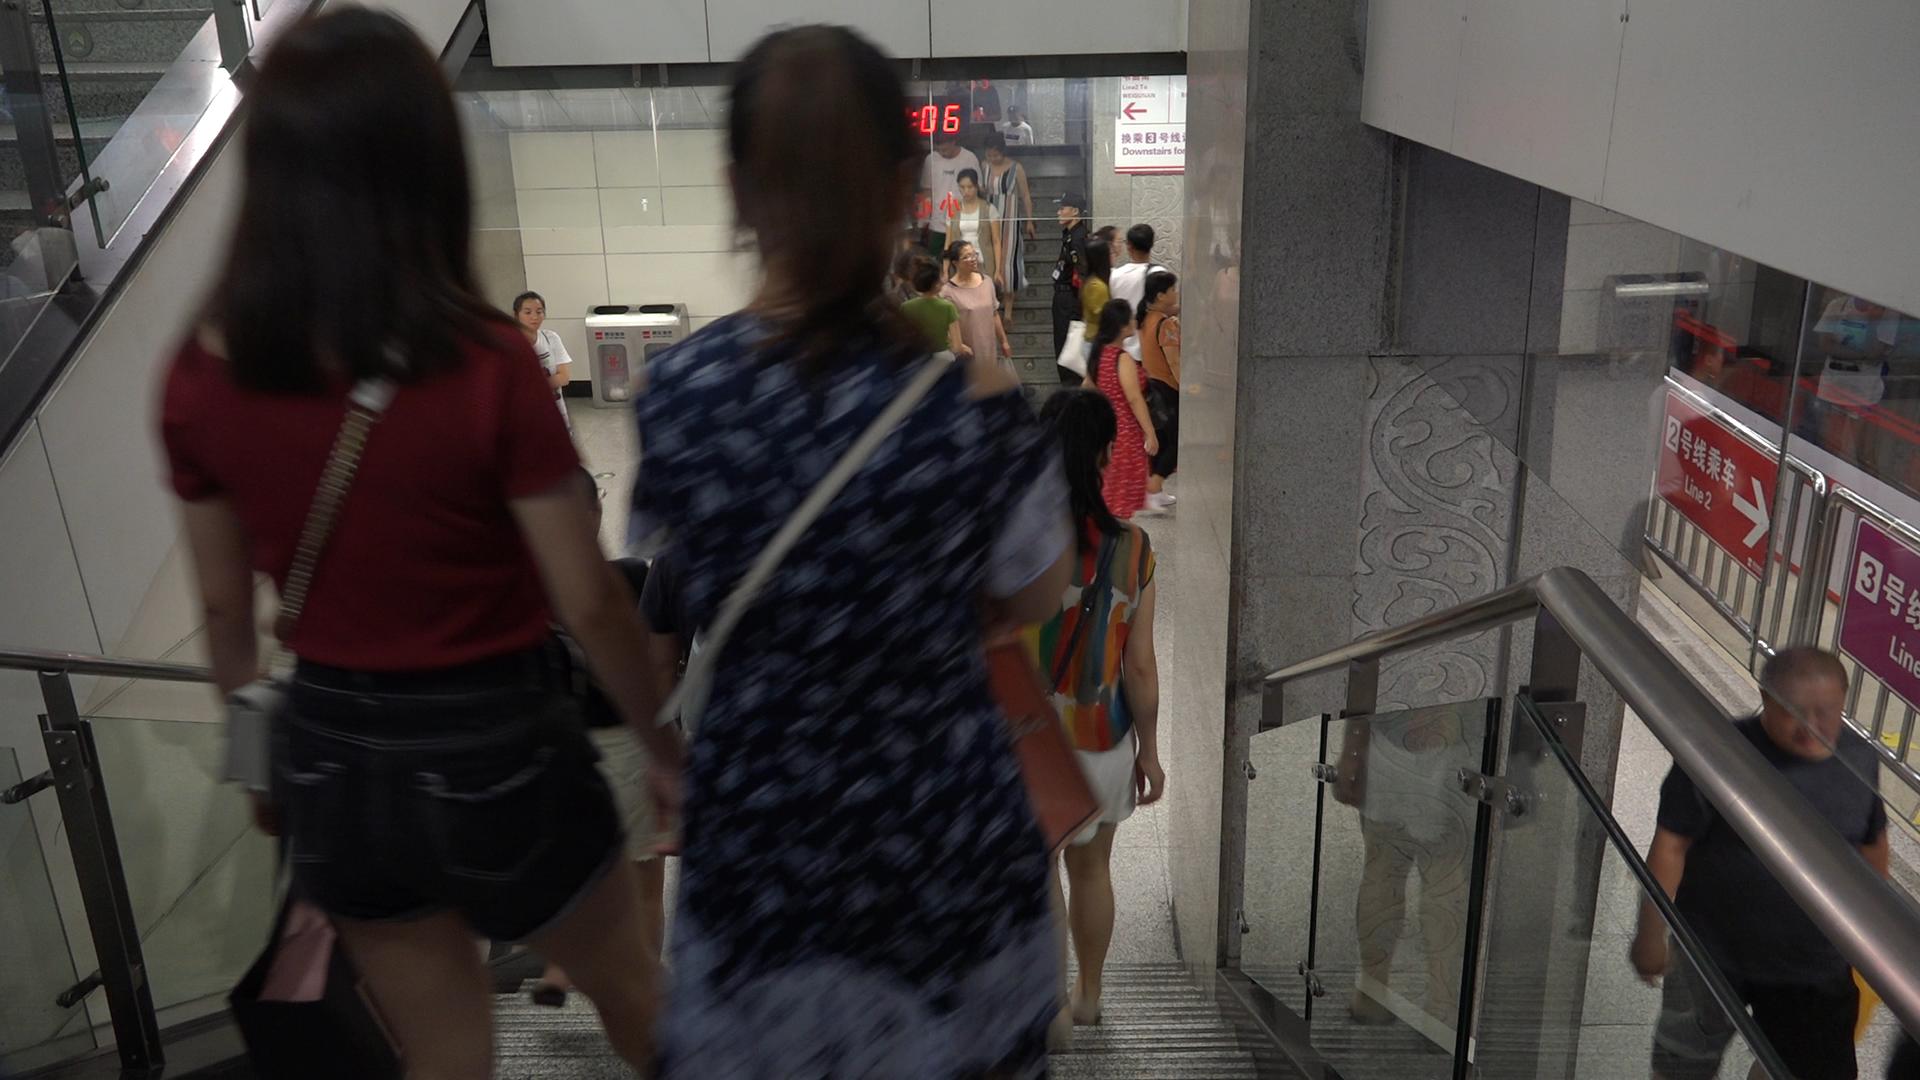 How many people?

16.